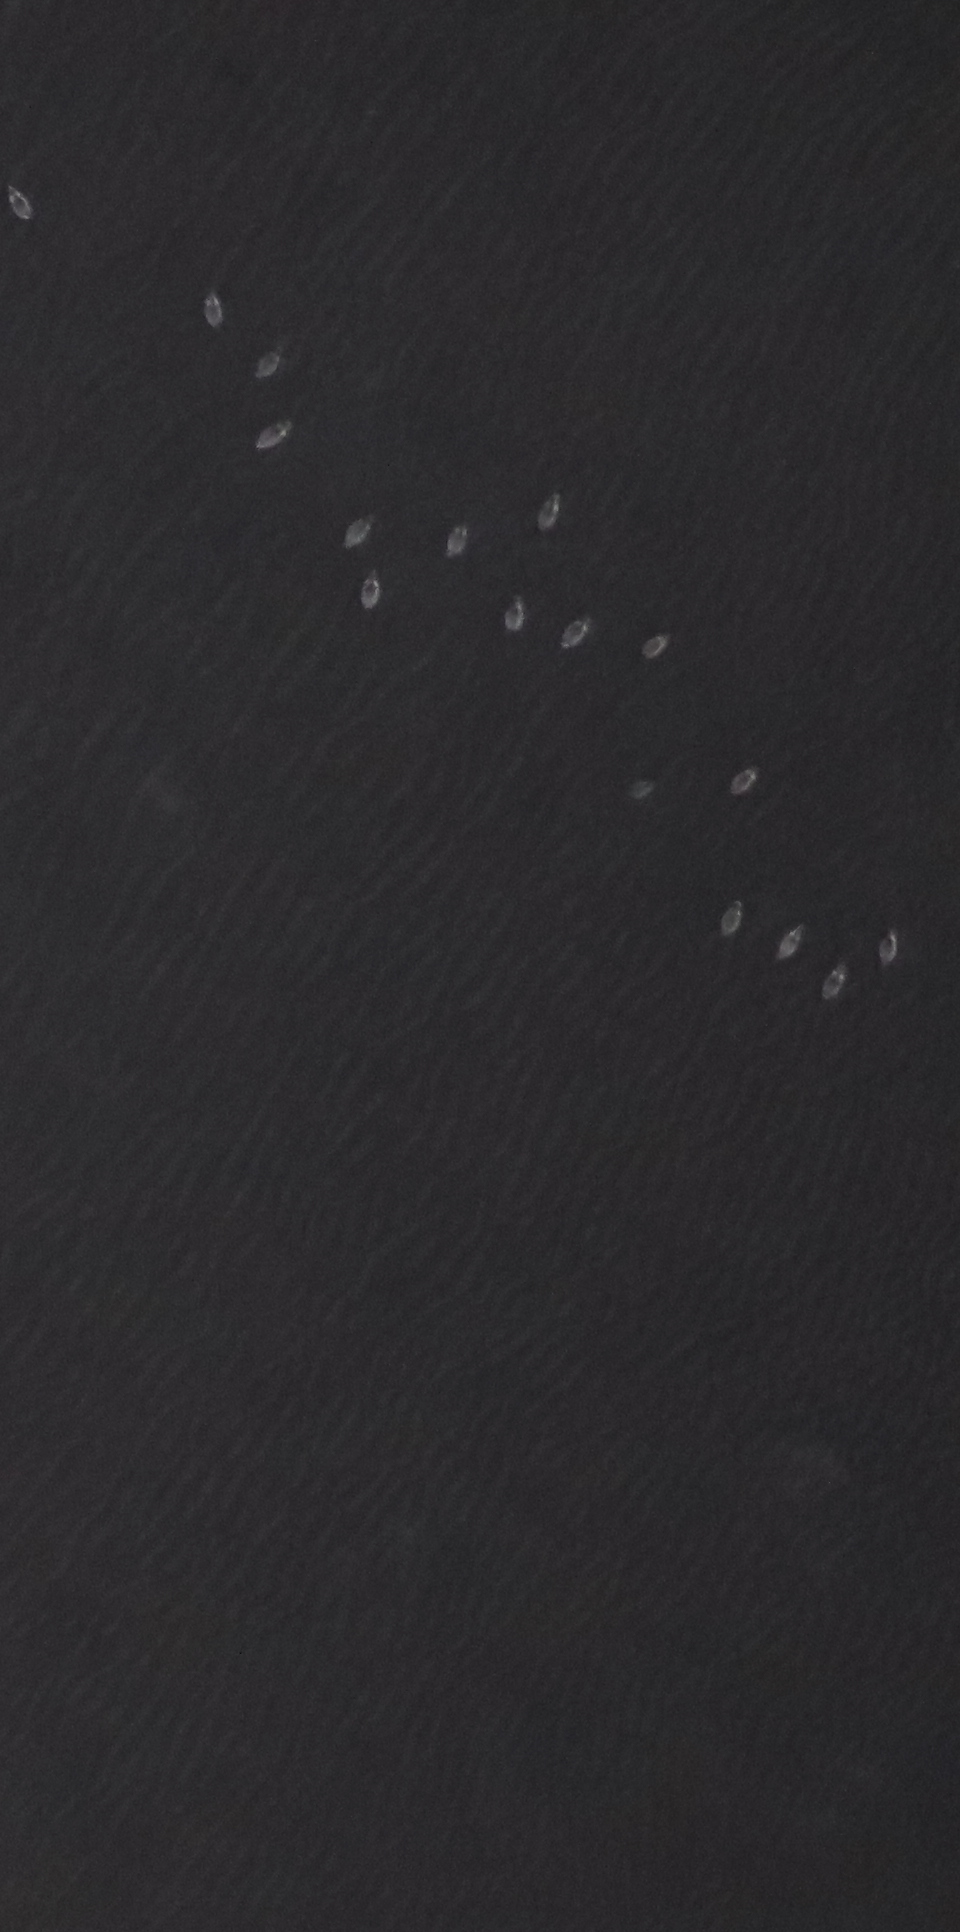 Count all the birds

17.